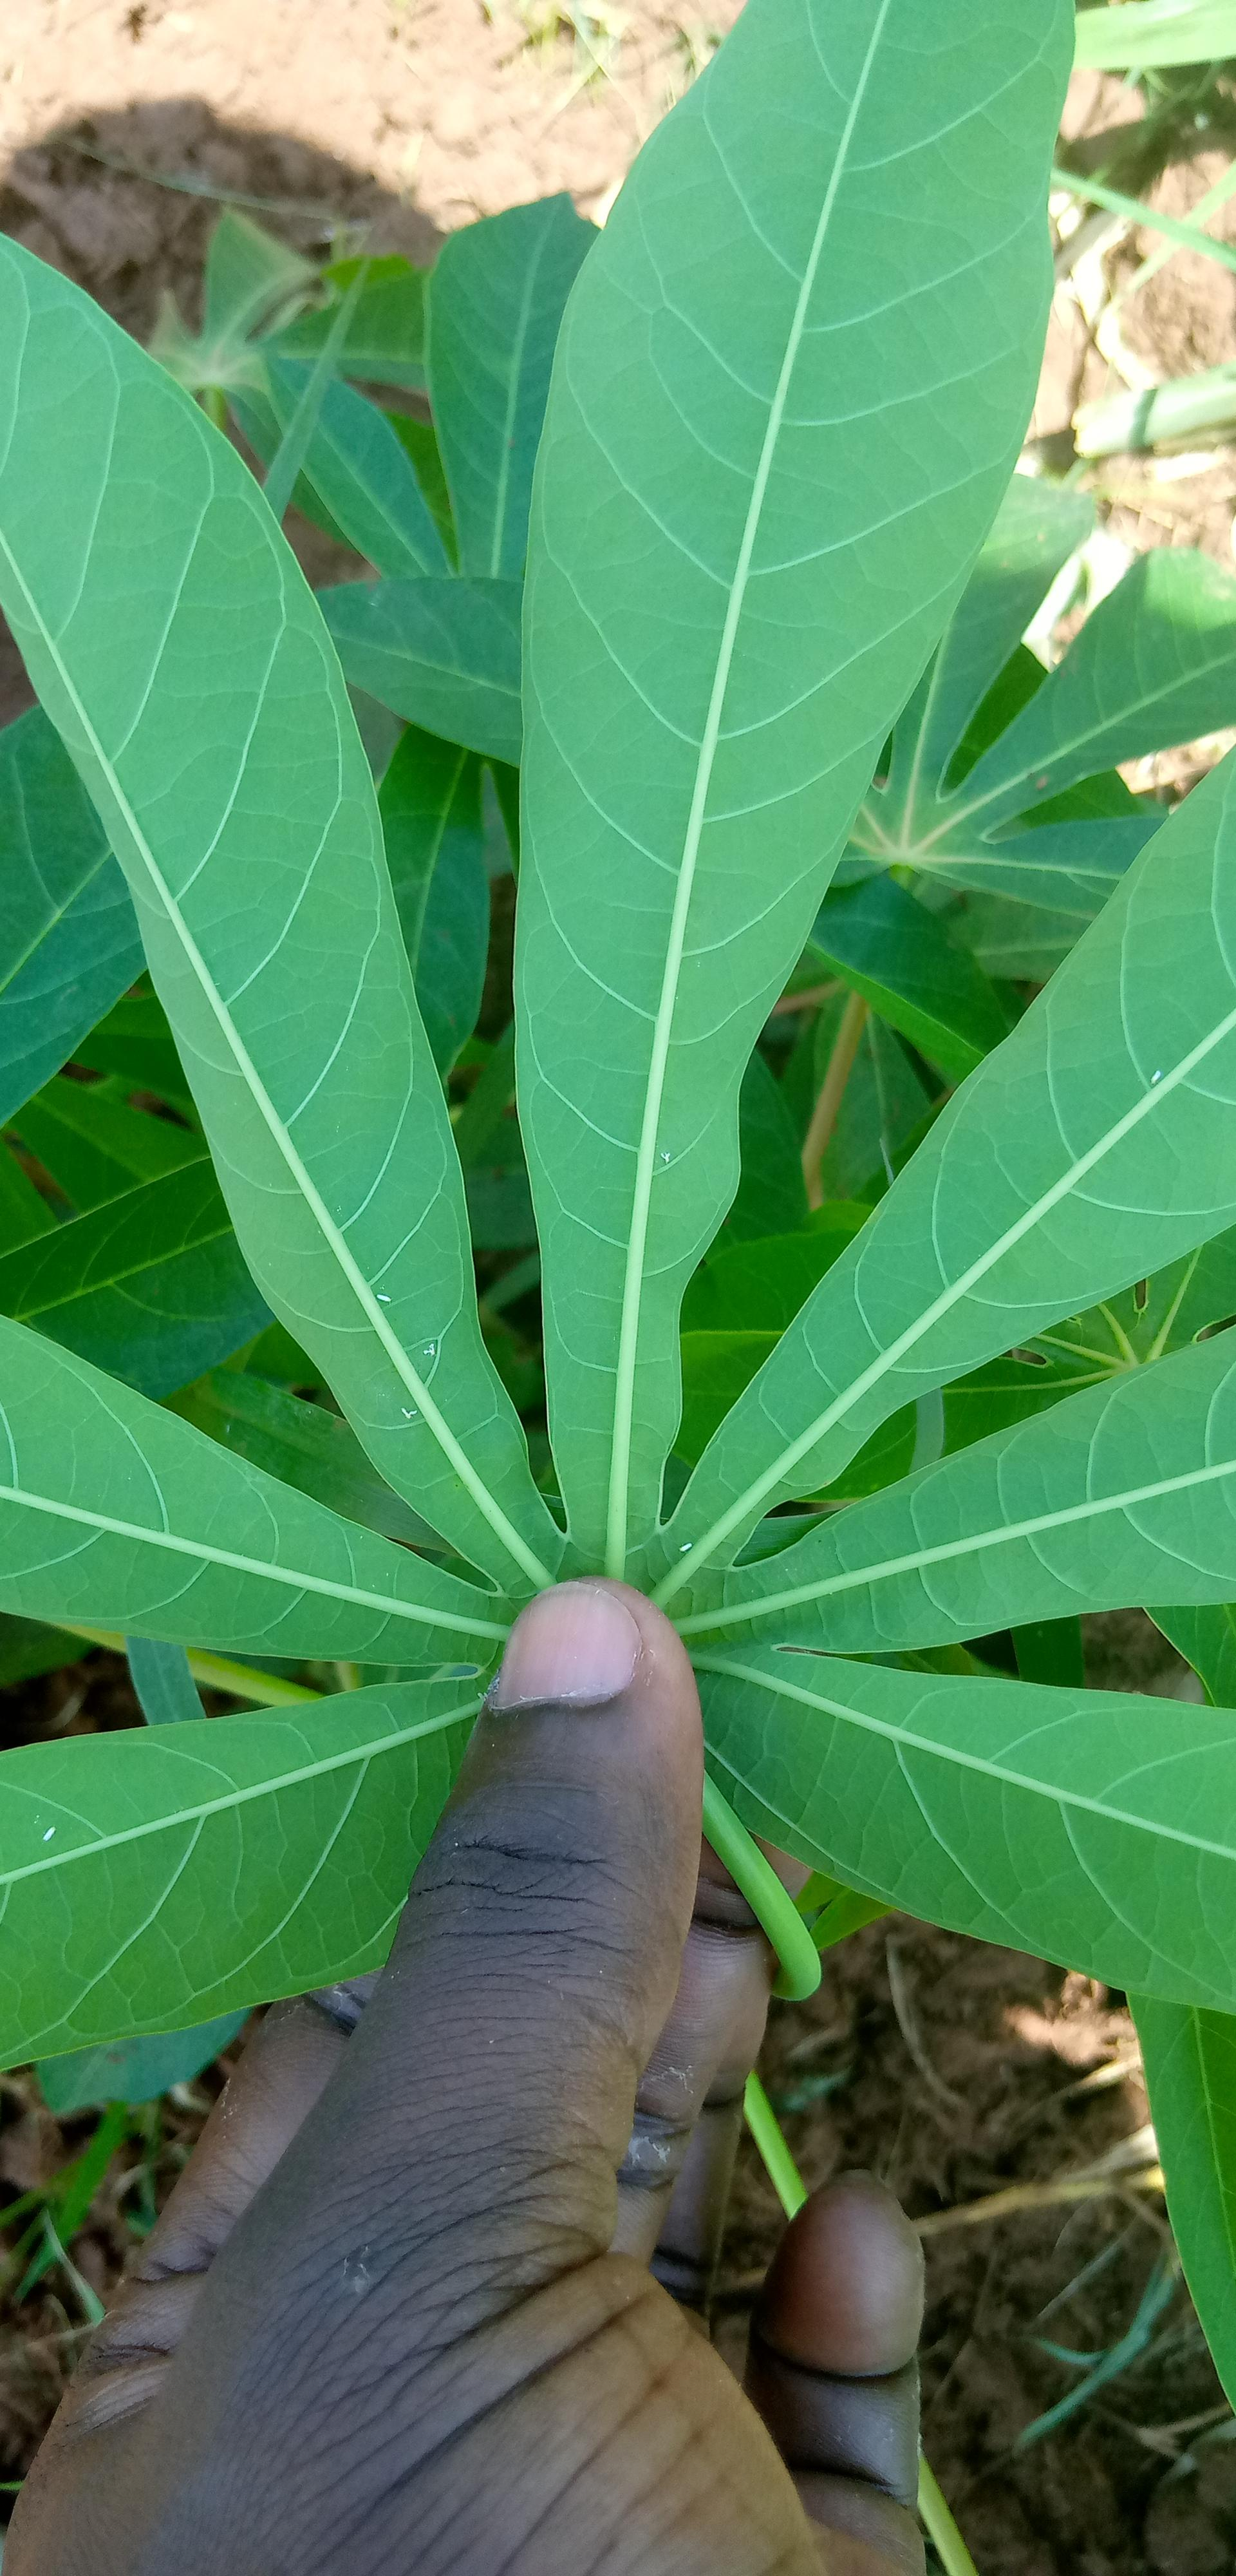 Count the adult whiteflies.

7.